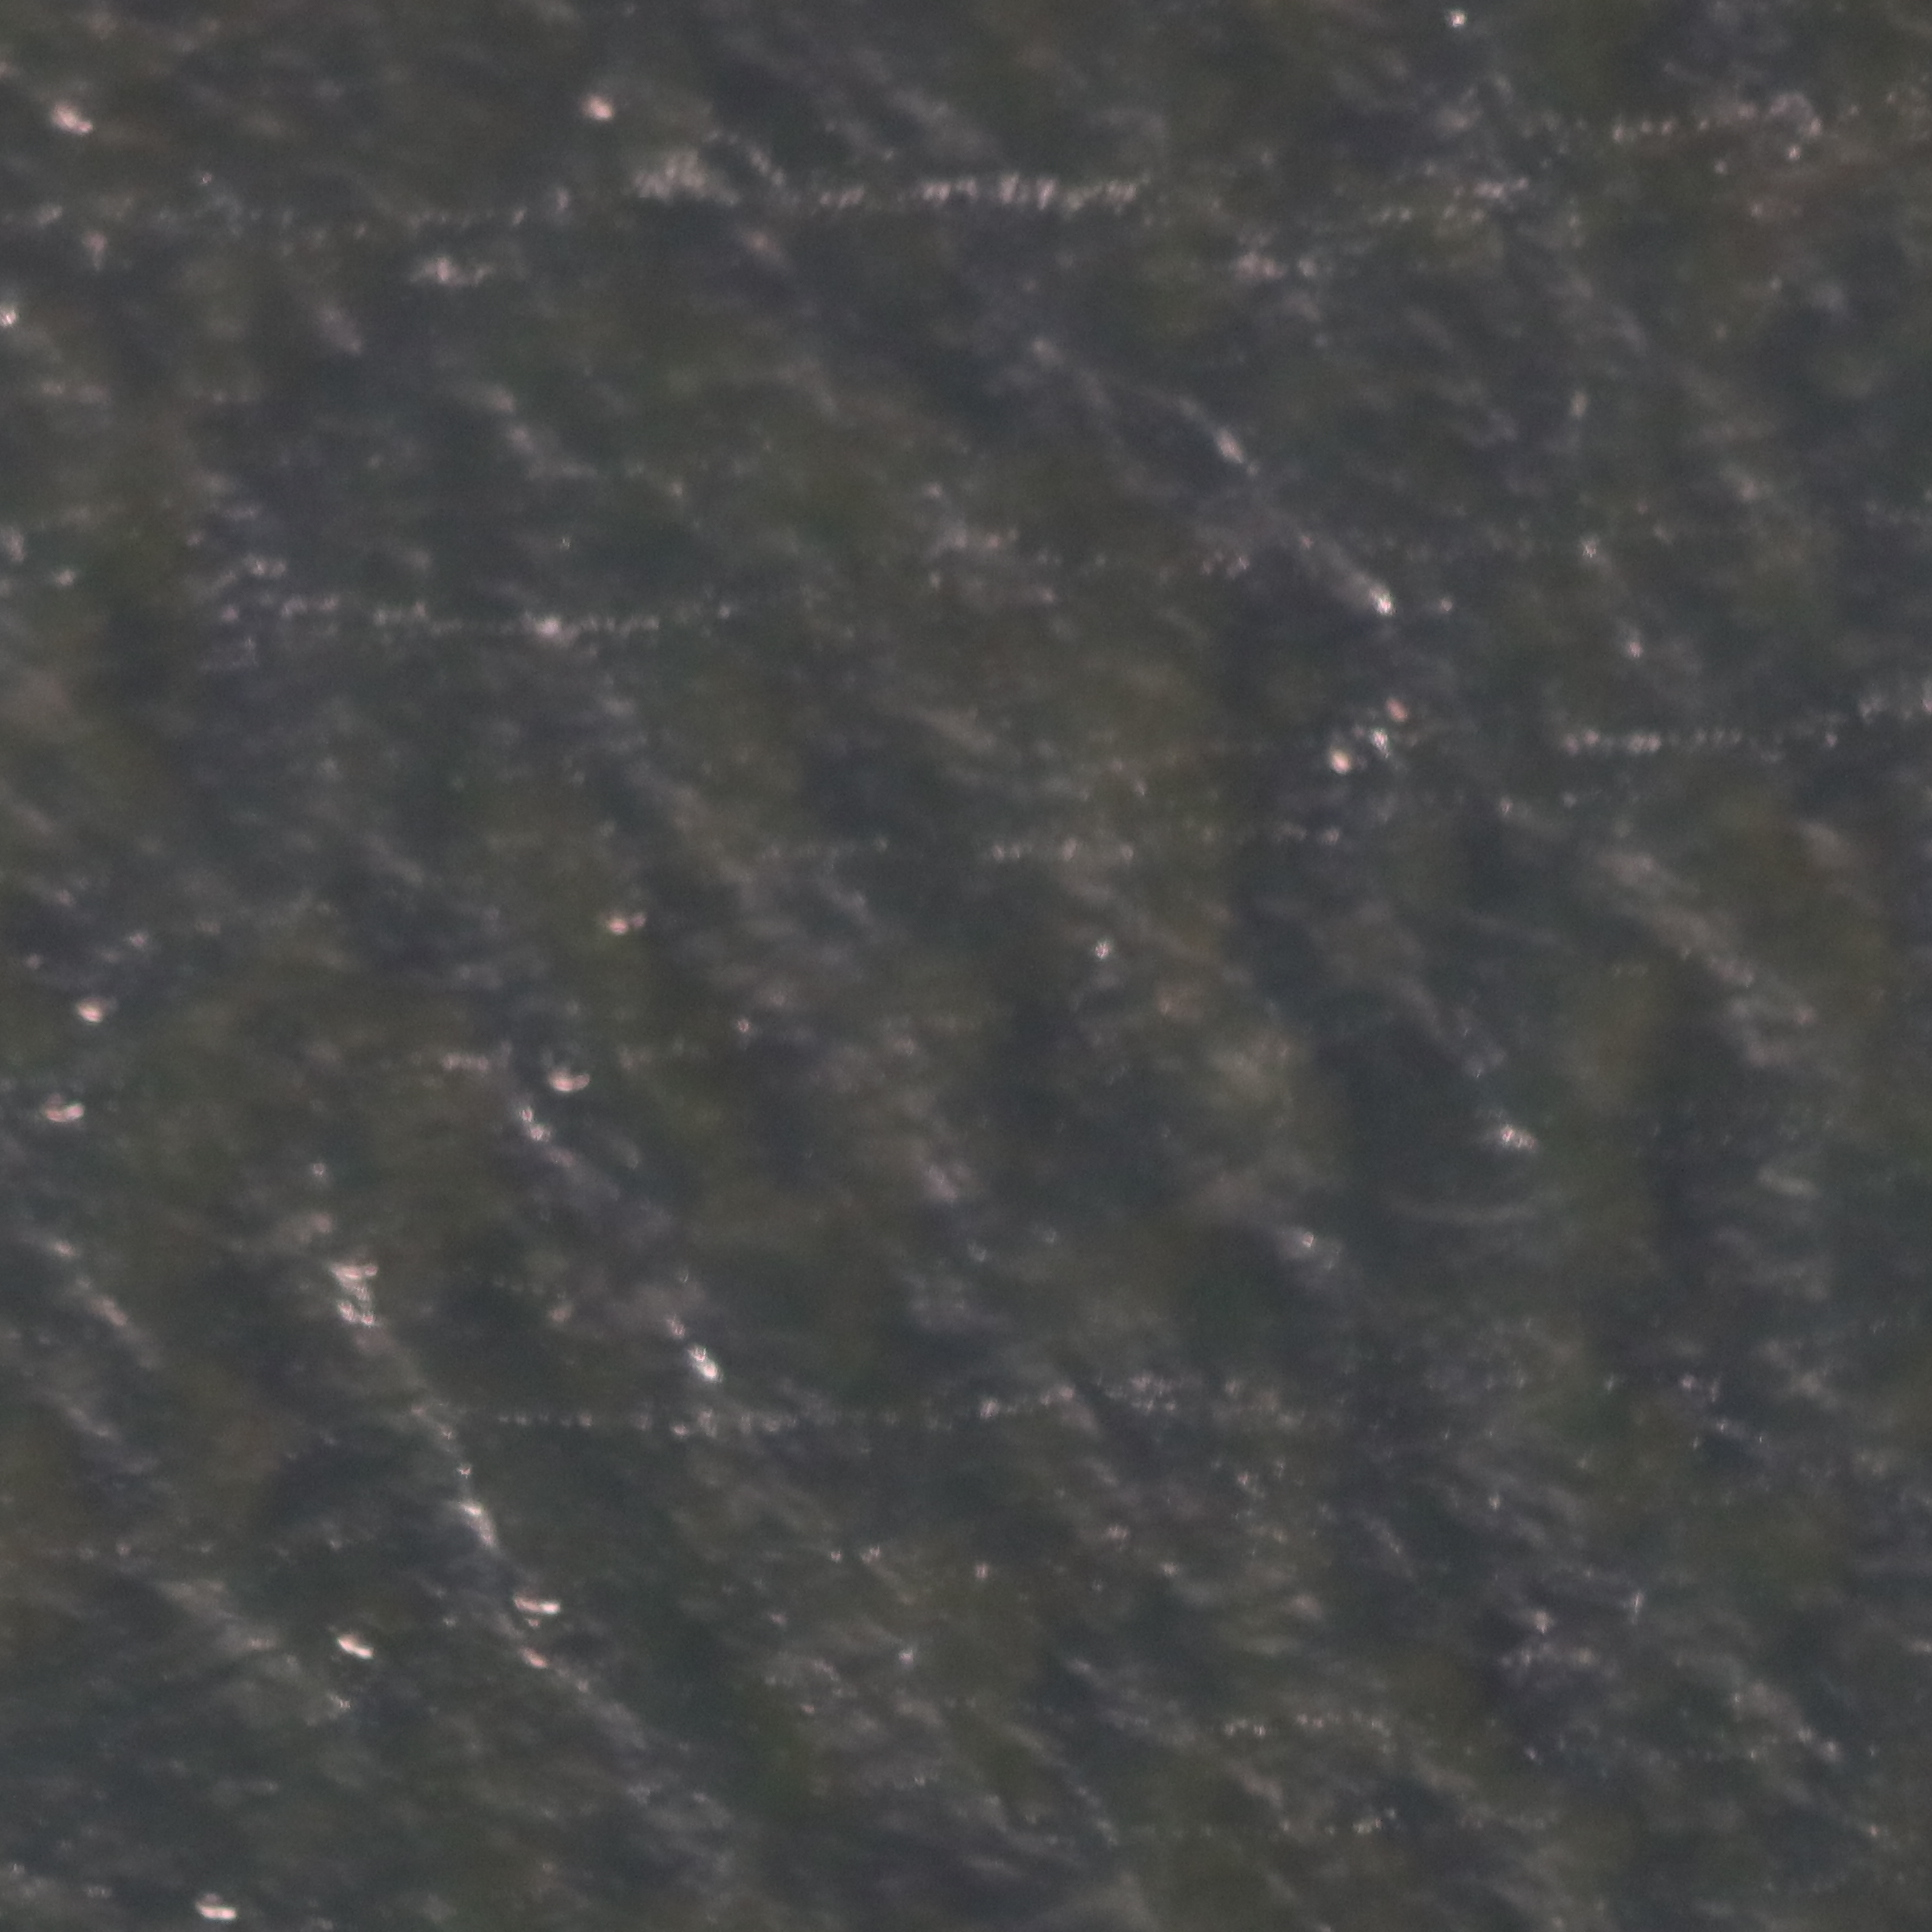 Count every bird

12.